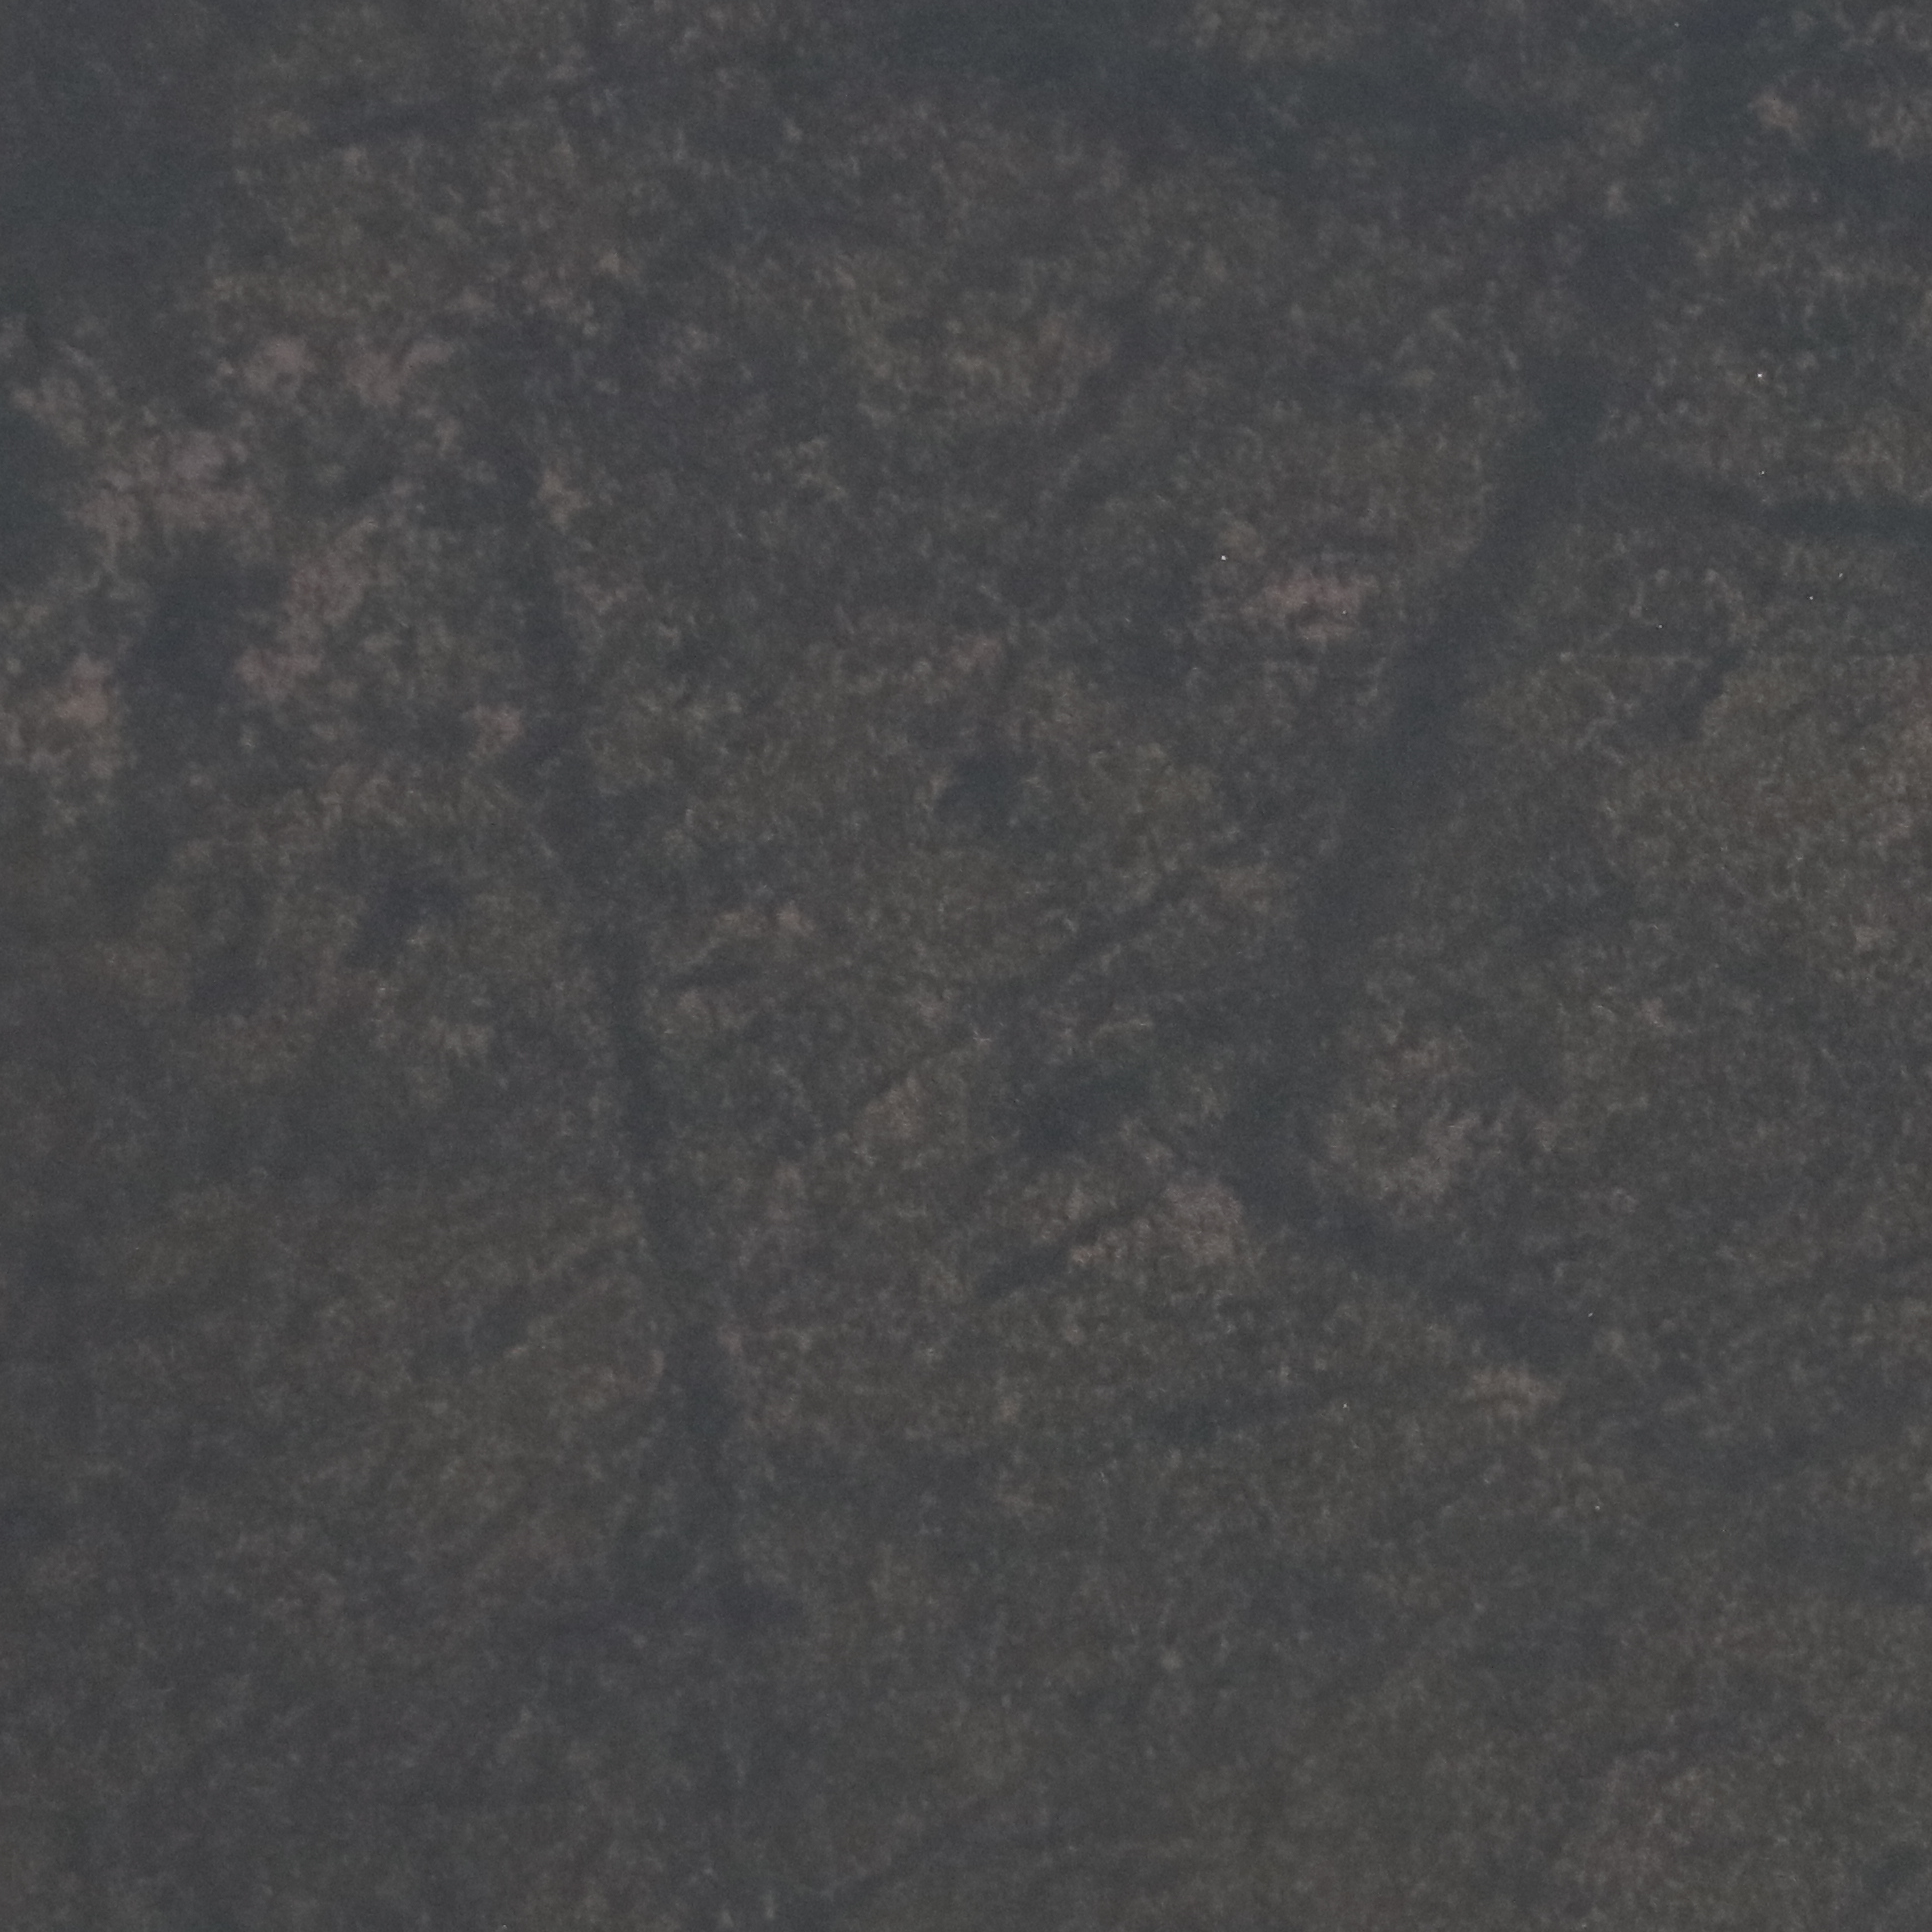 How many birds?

0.